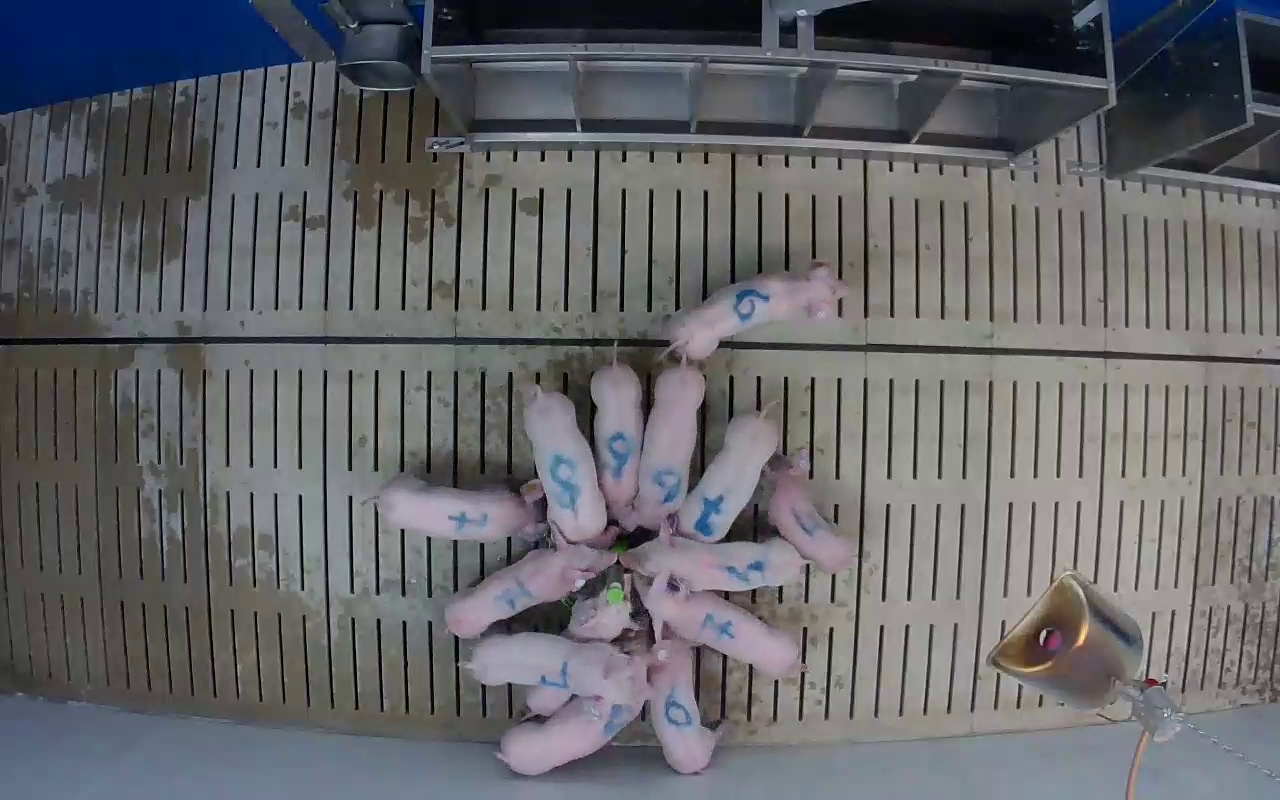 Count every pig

14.